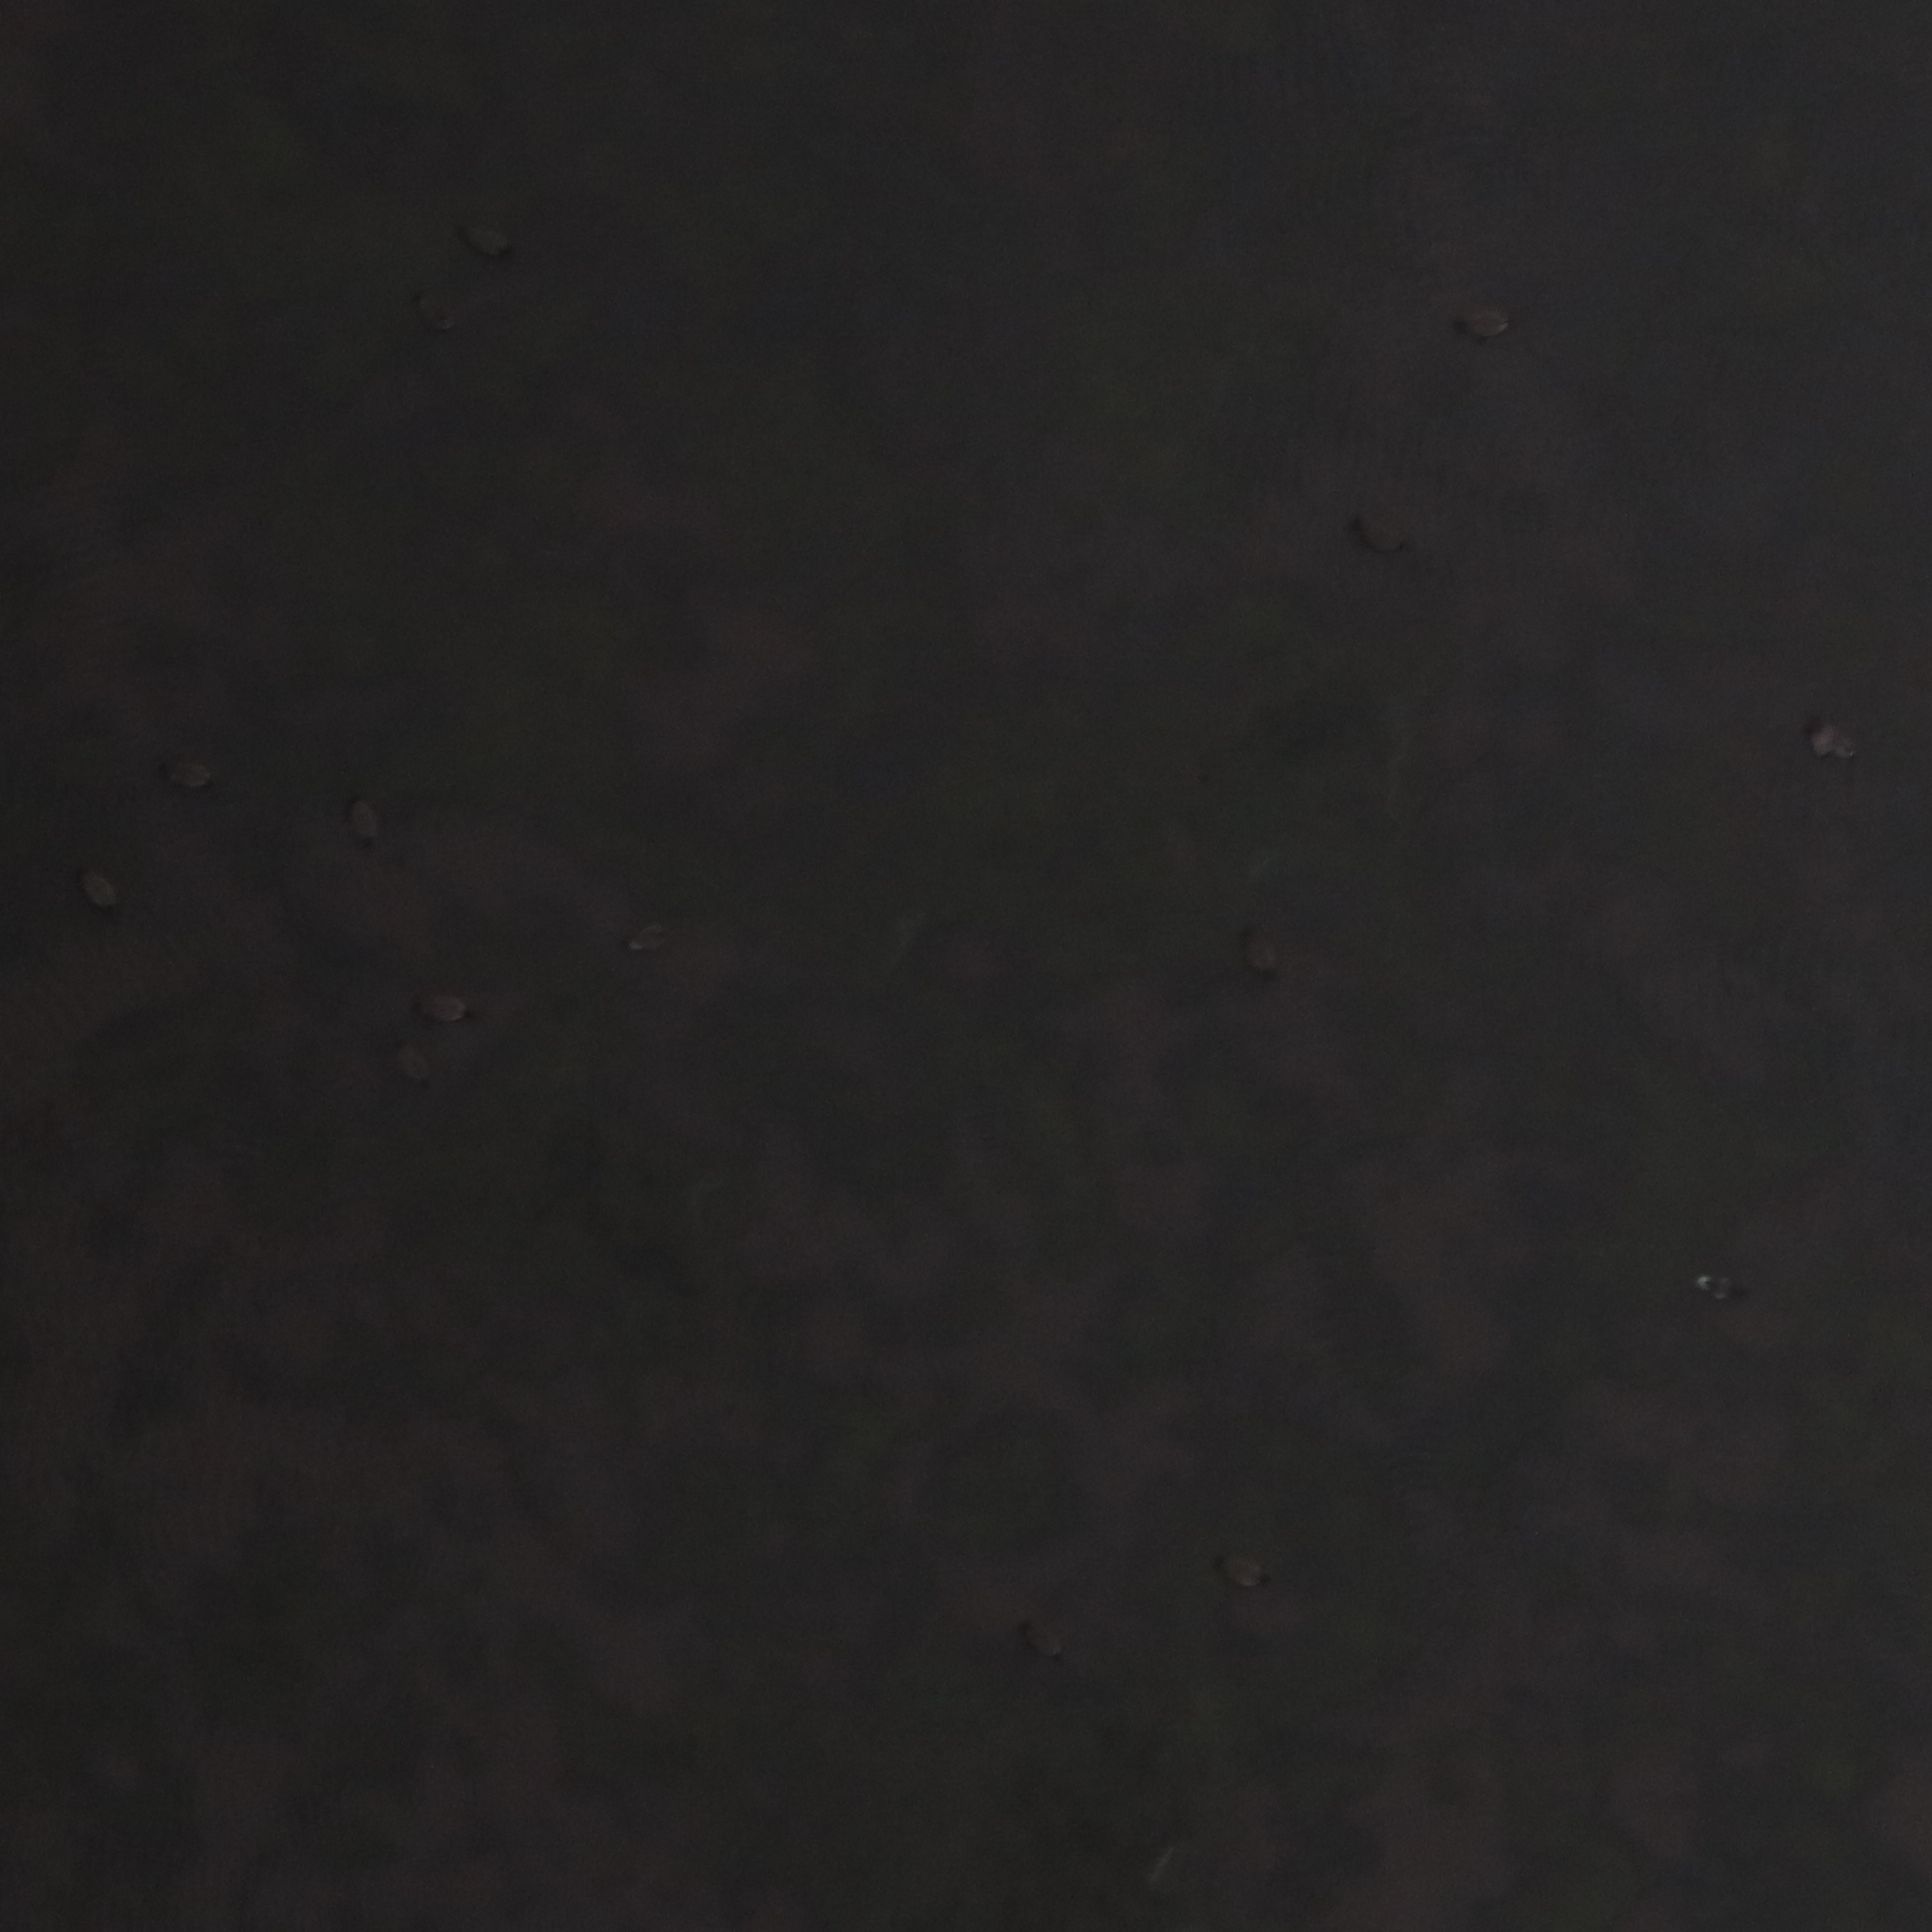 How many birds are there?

15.